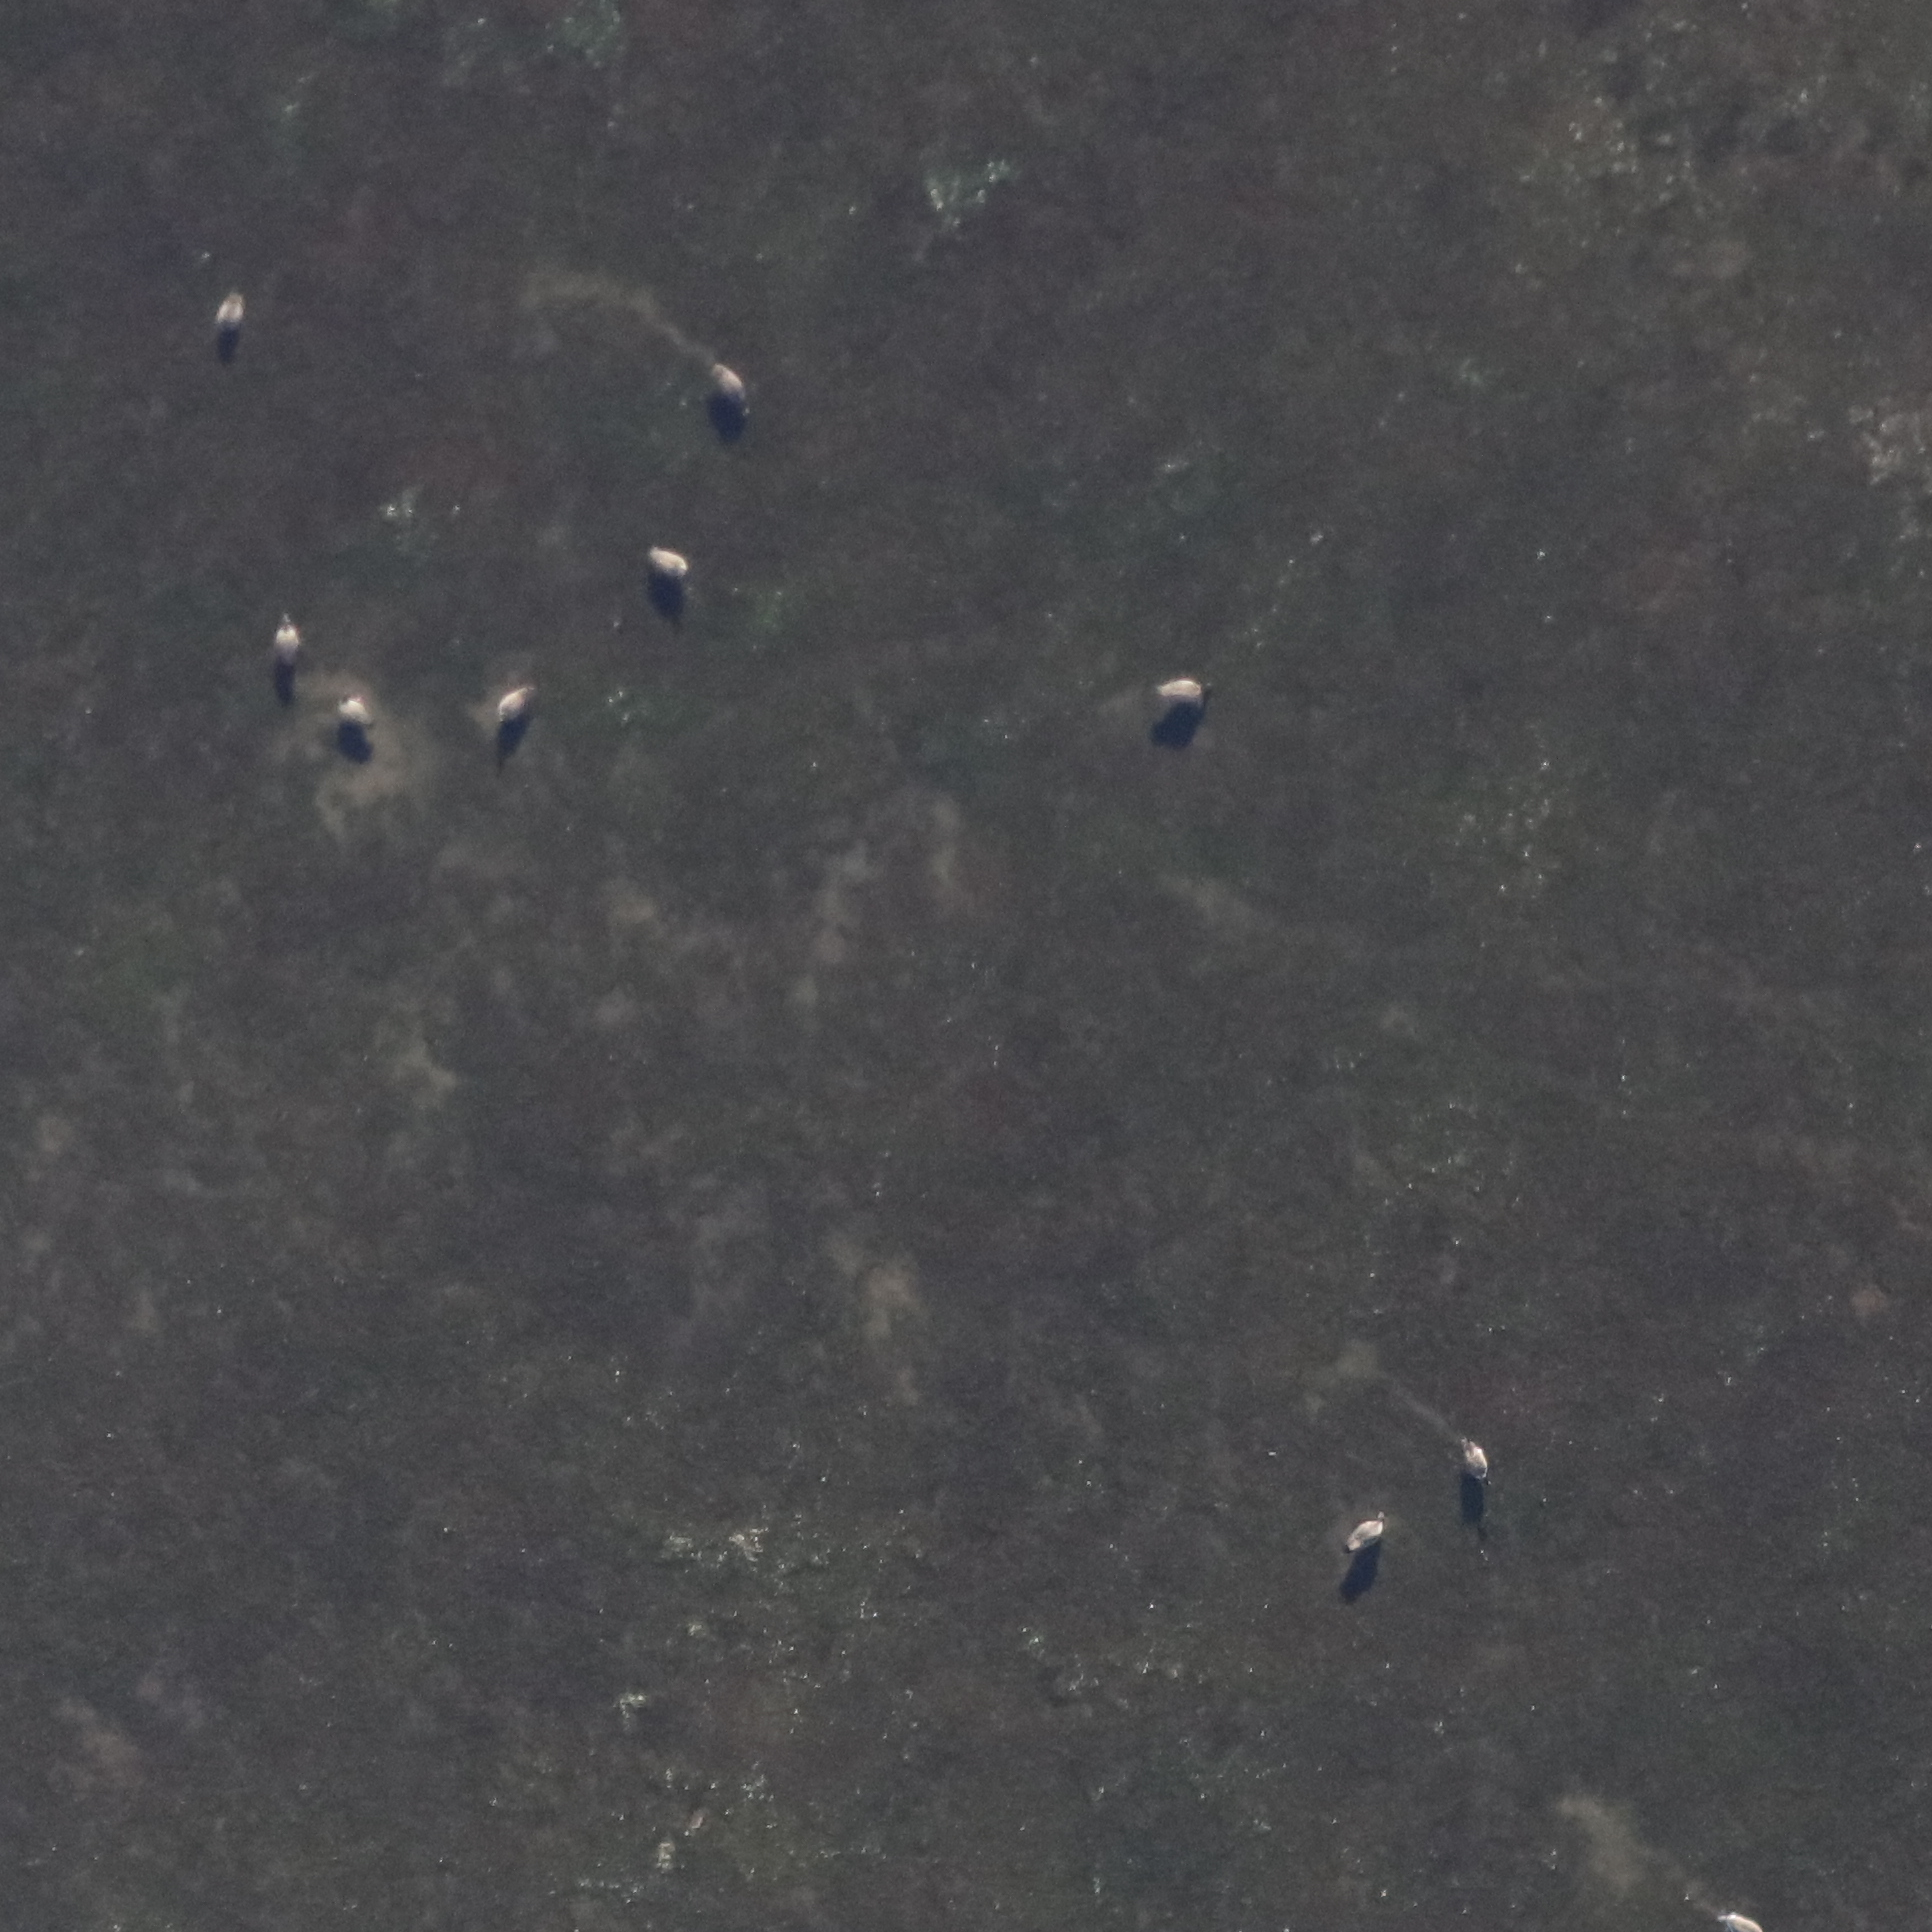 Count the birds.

10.